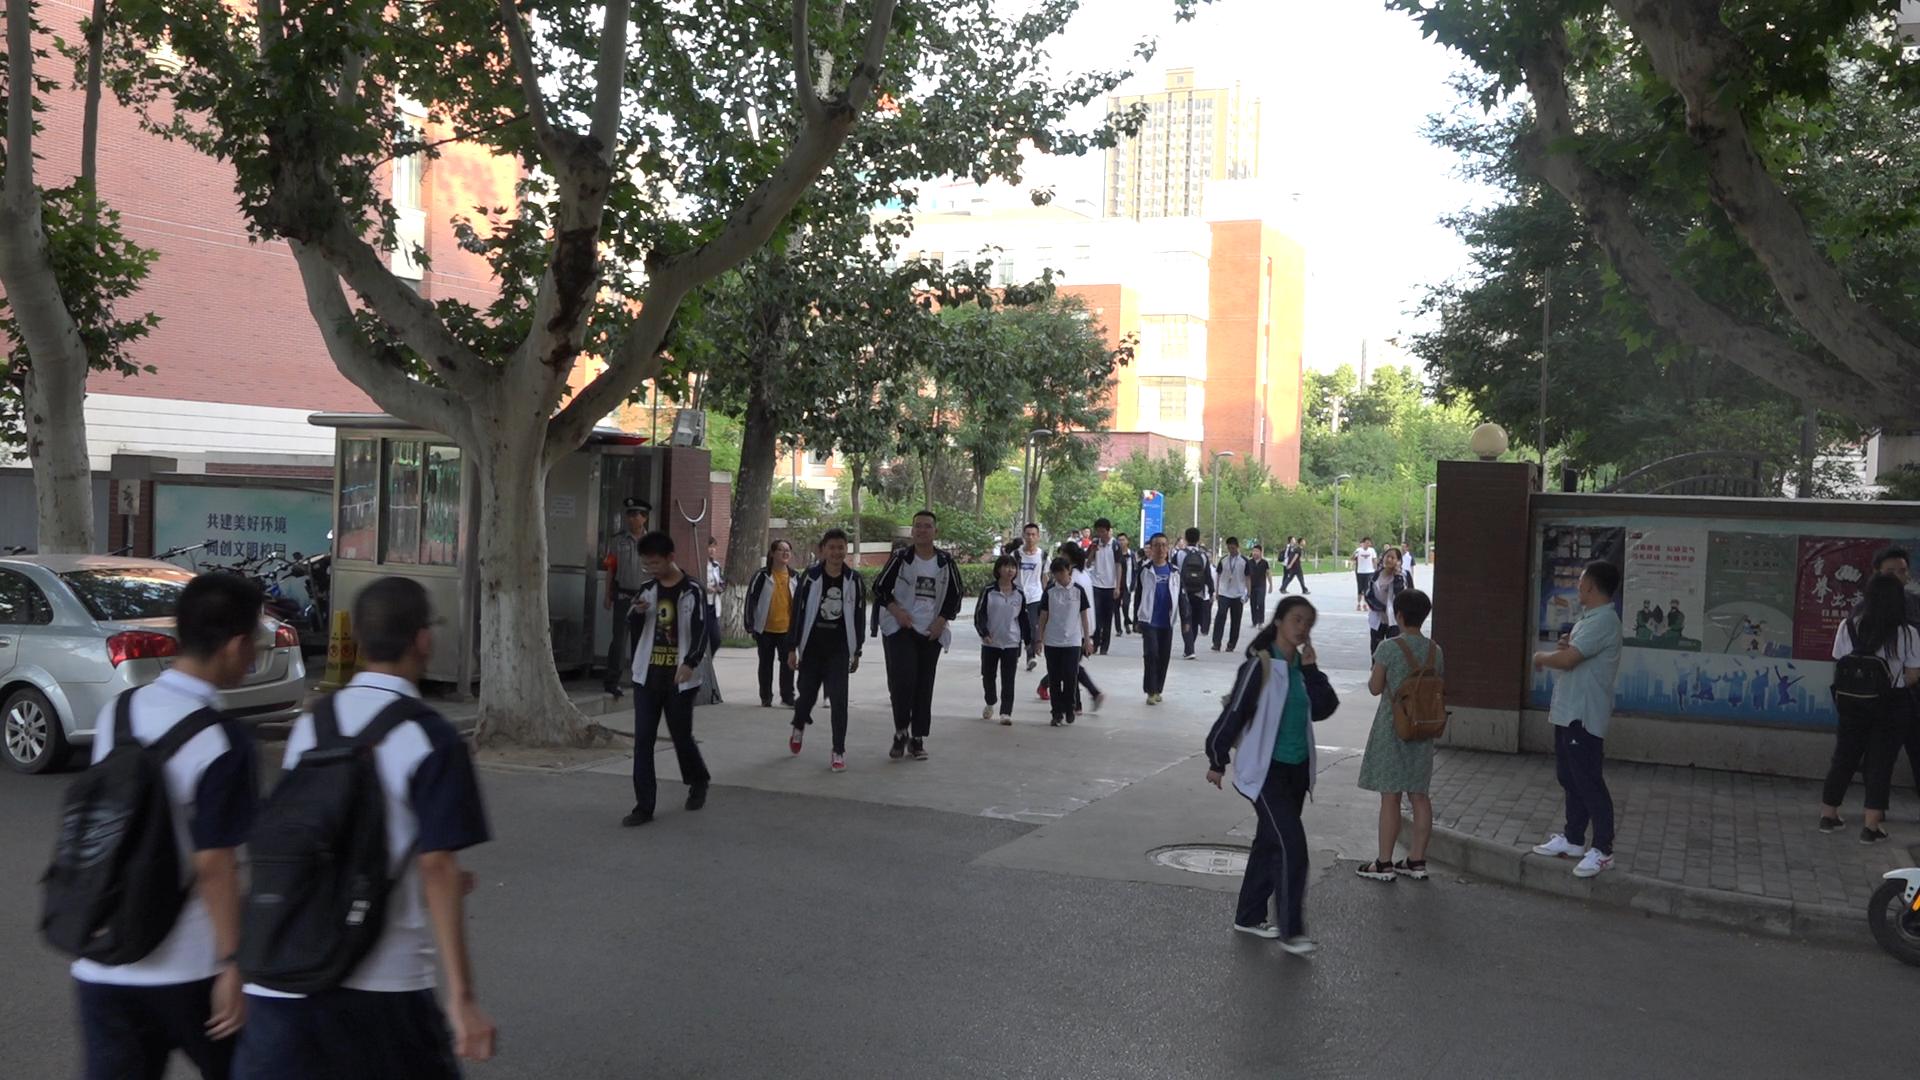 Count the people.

41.